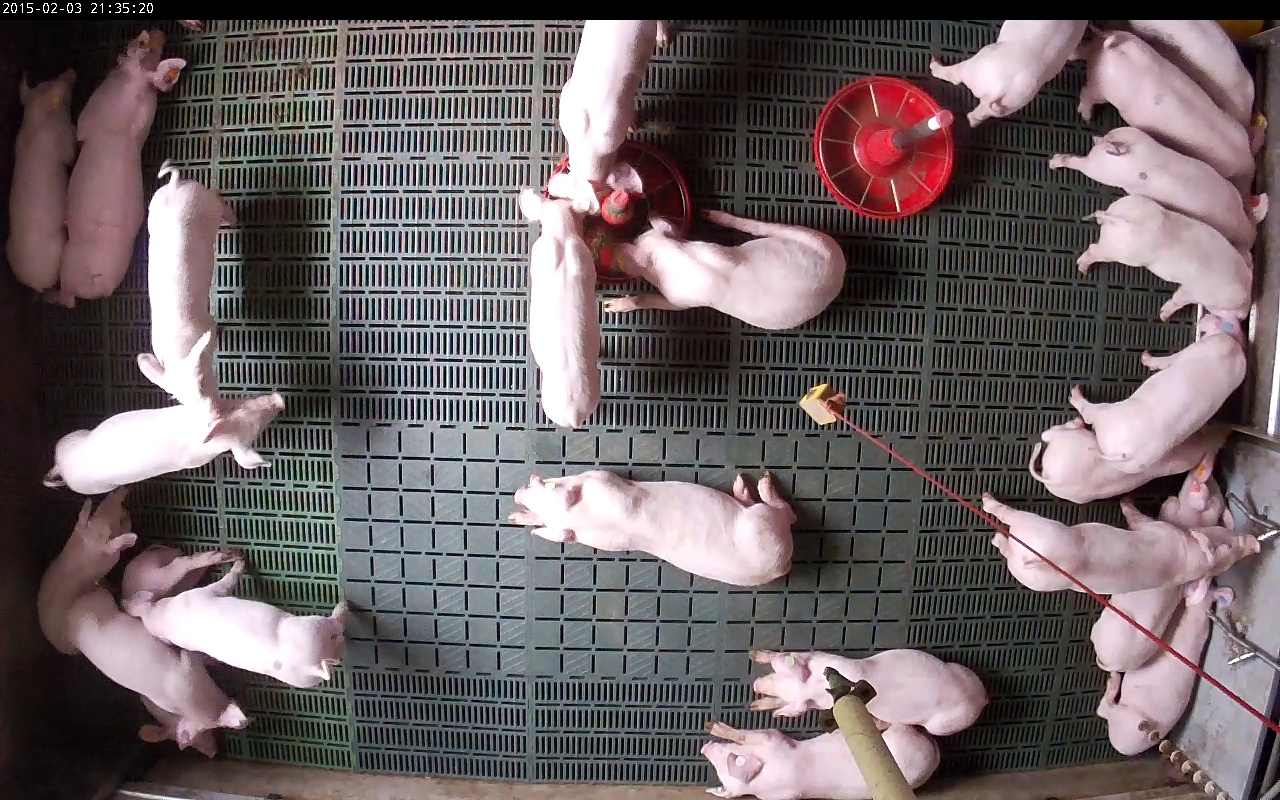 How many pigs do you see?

24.